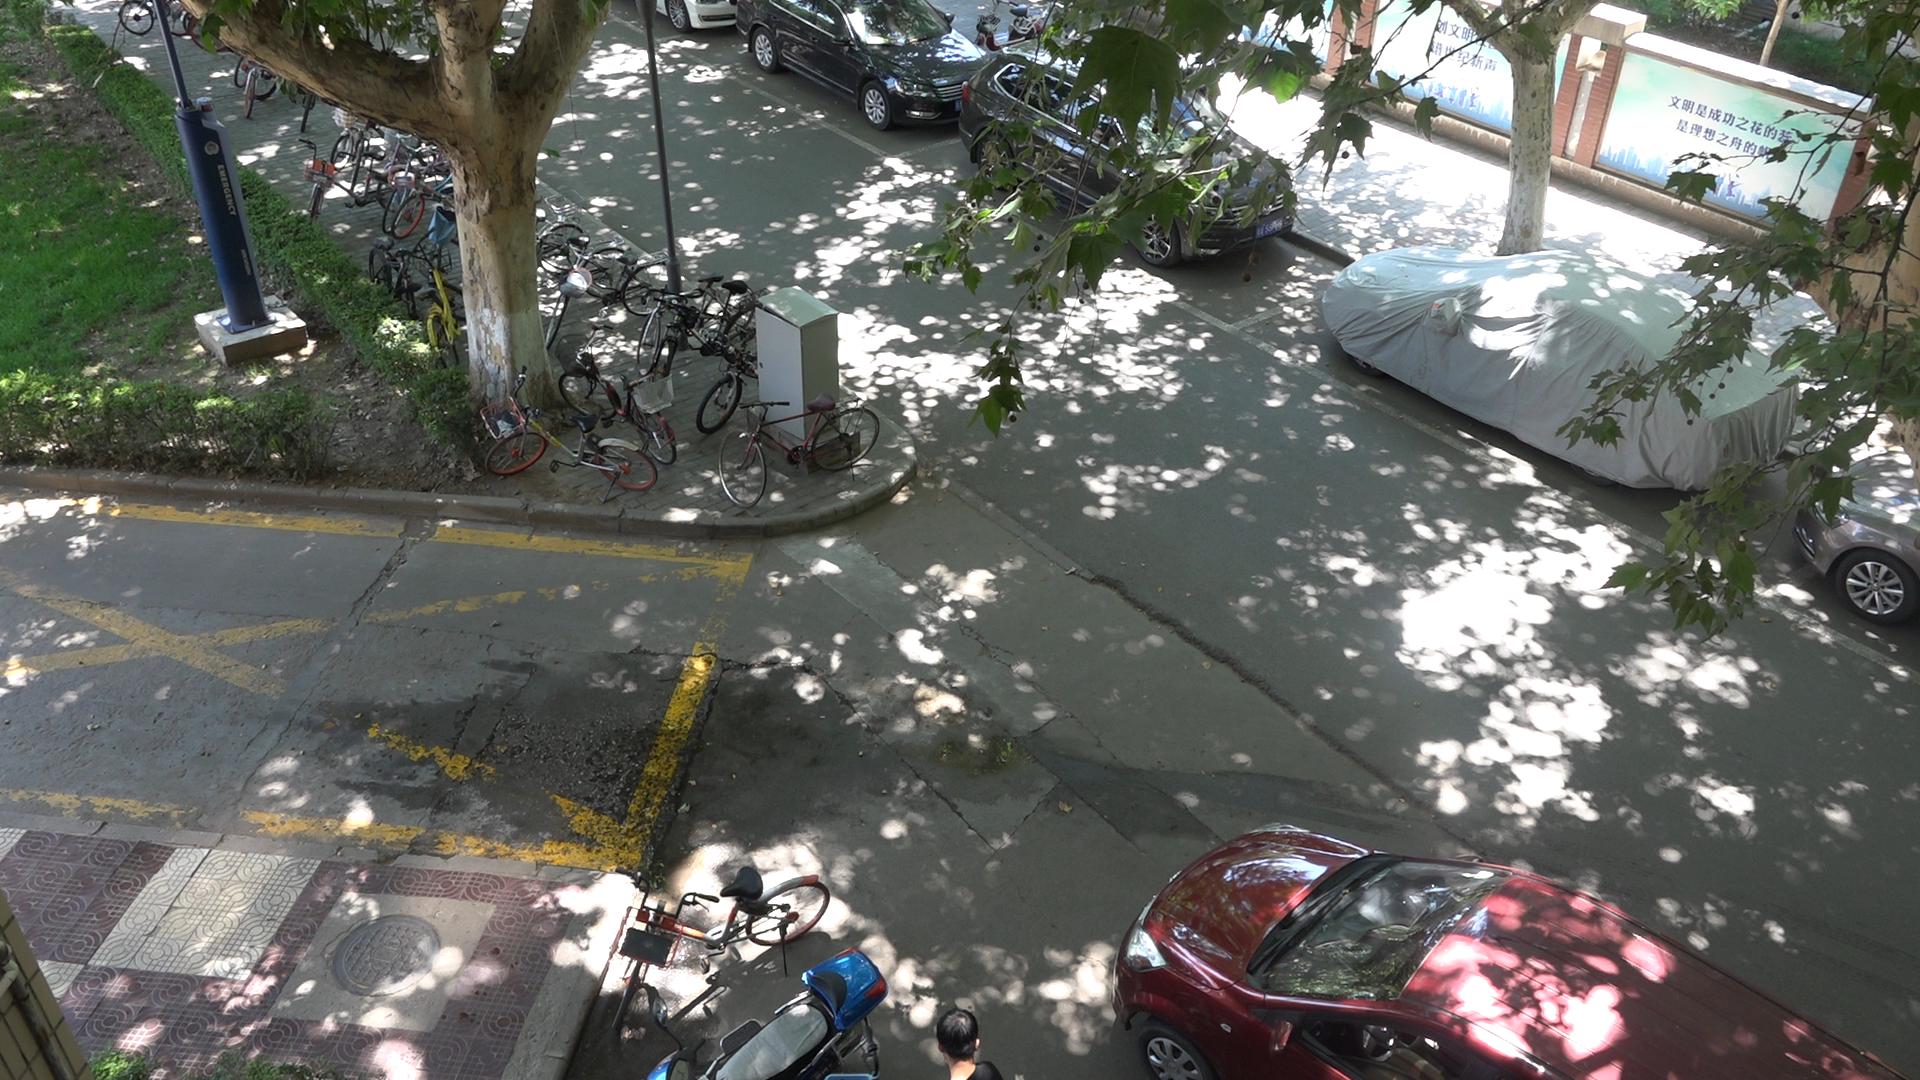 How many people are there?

1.